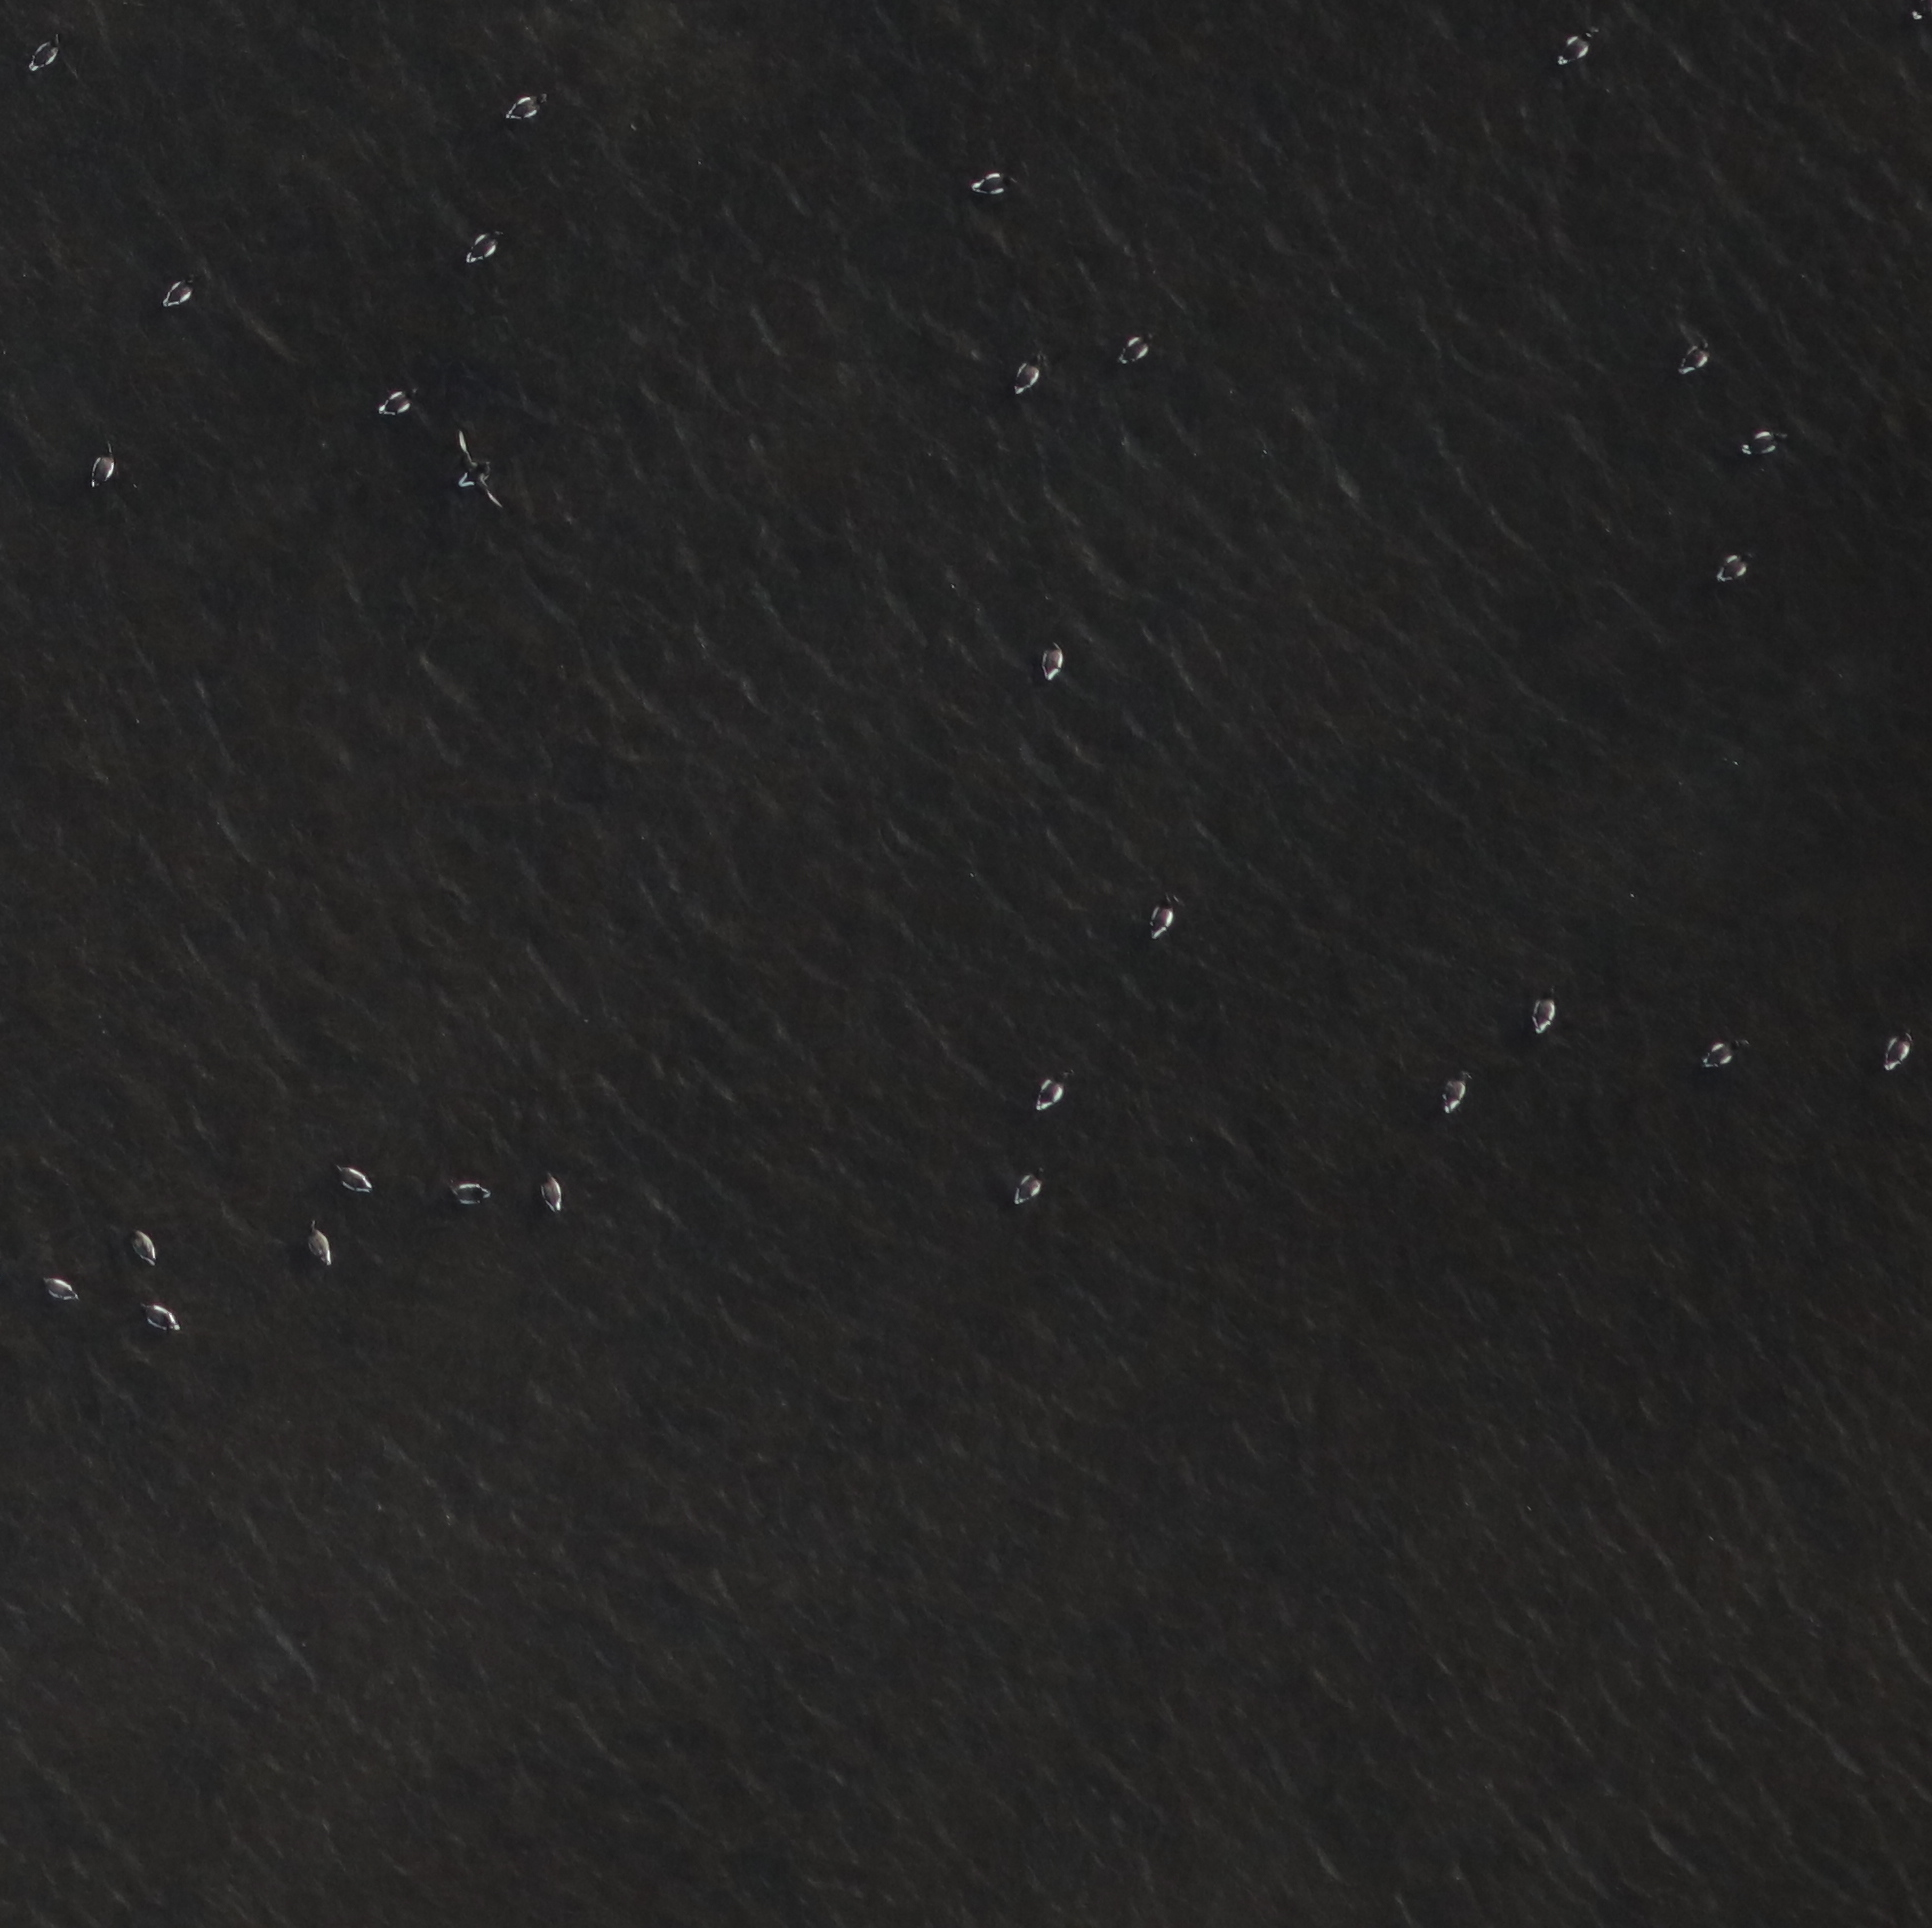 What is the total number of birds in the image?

30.